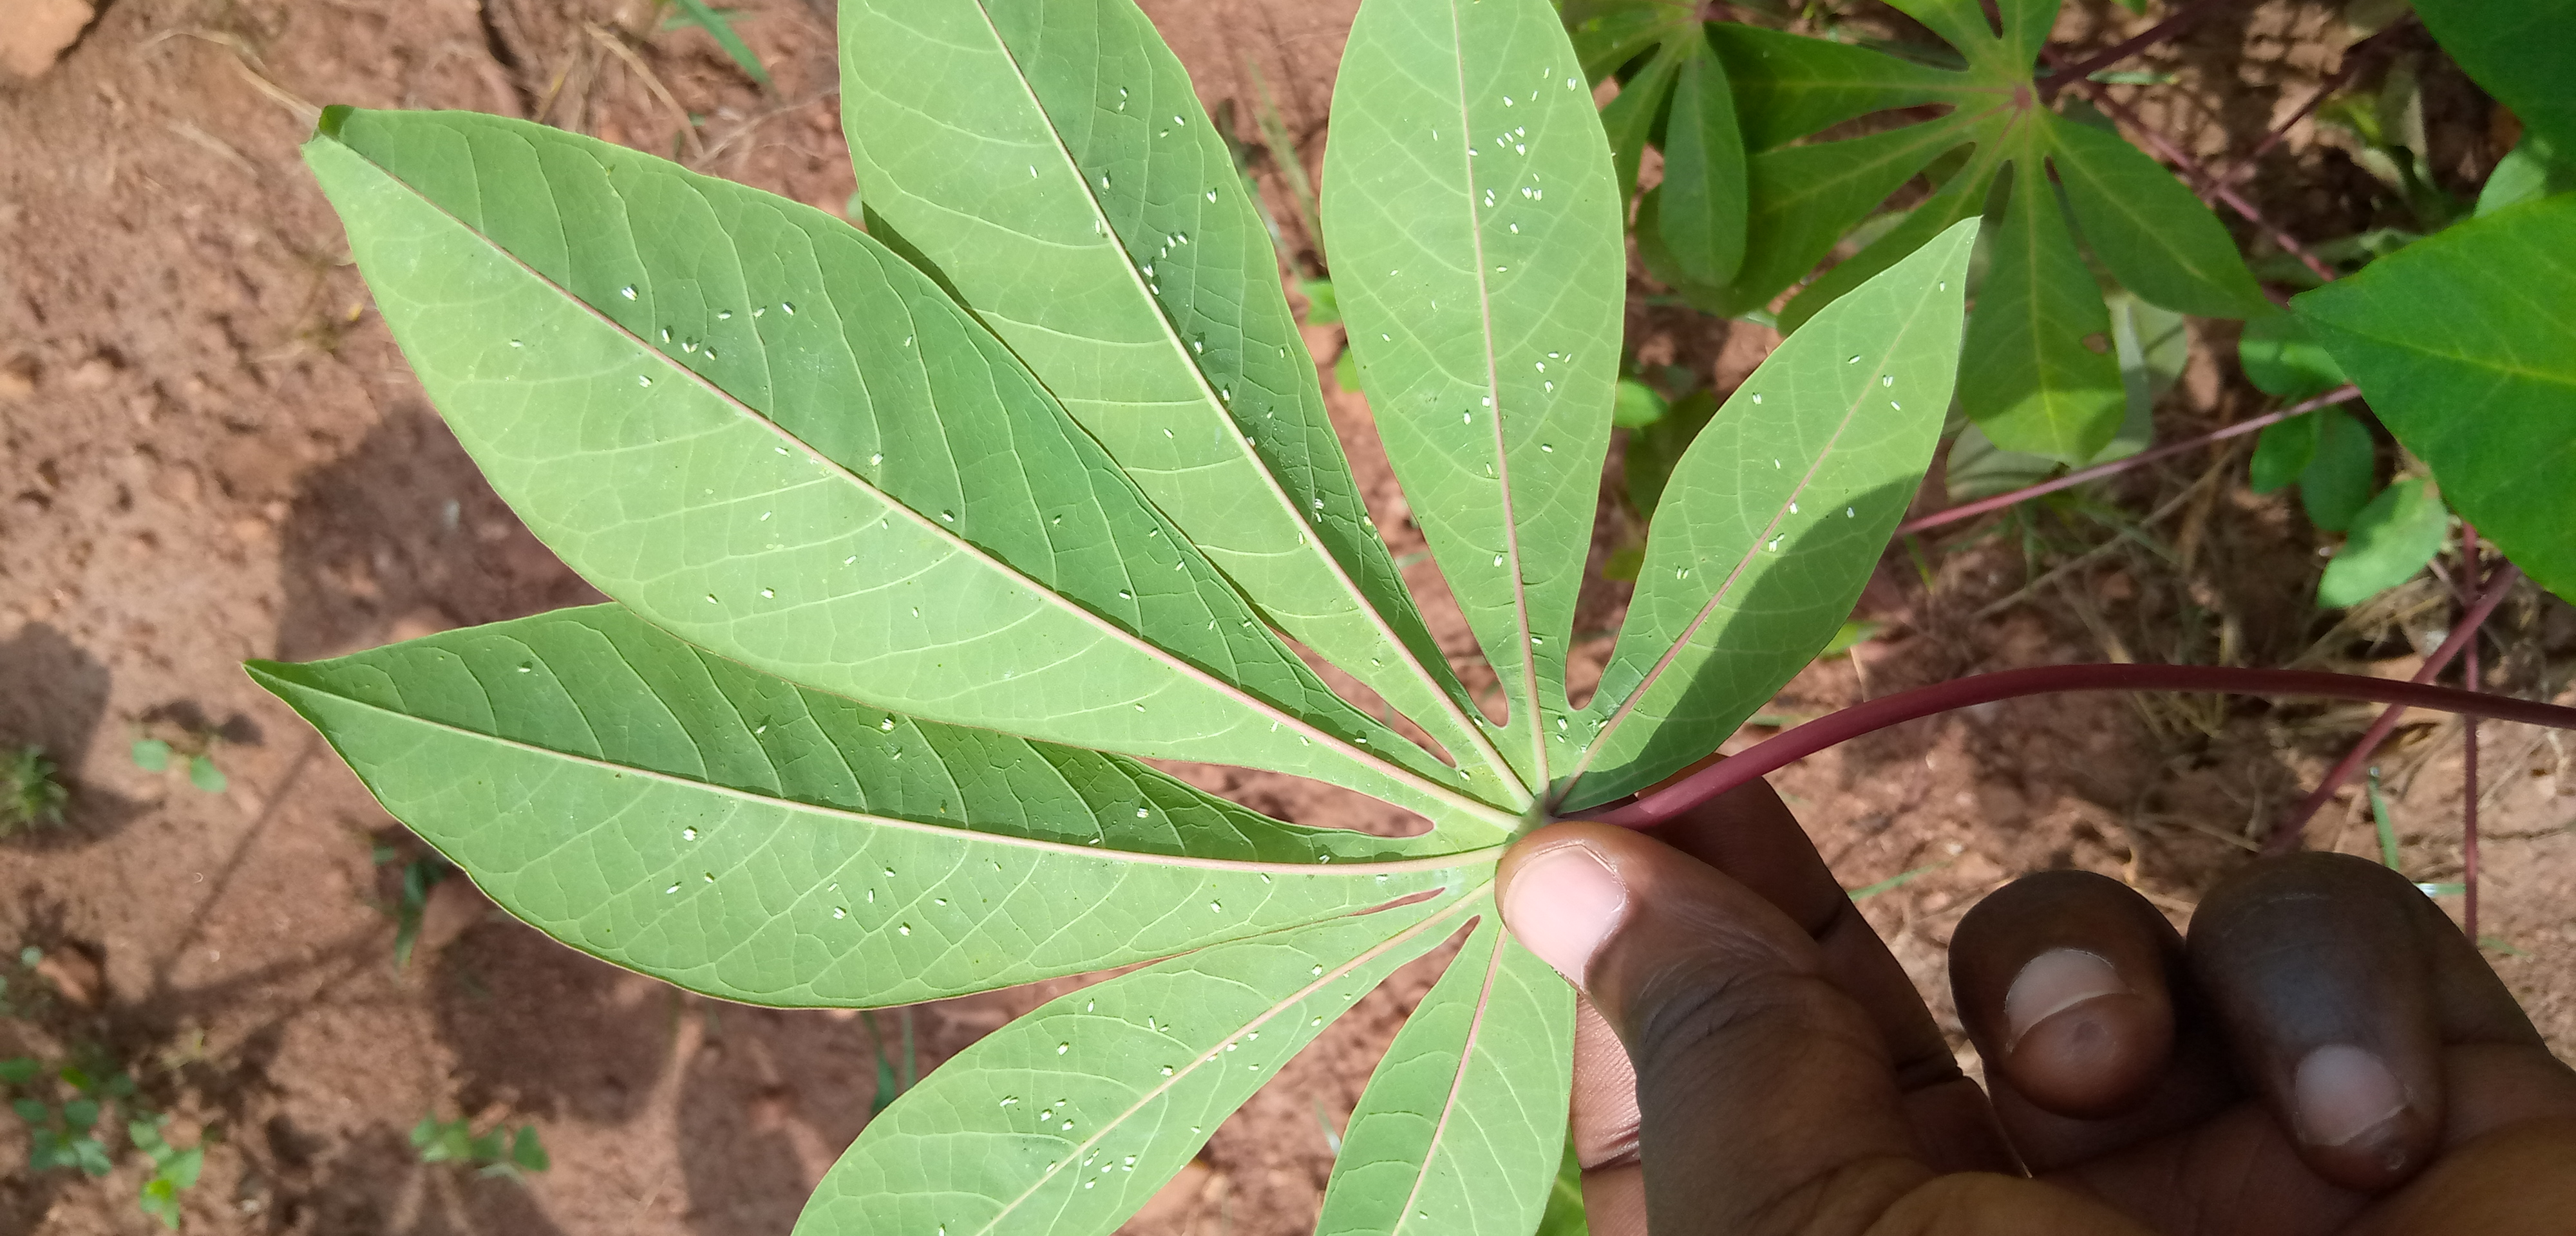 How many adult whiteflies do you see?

181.